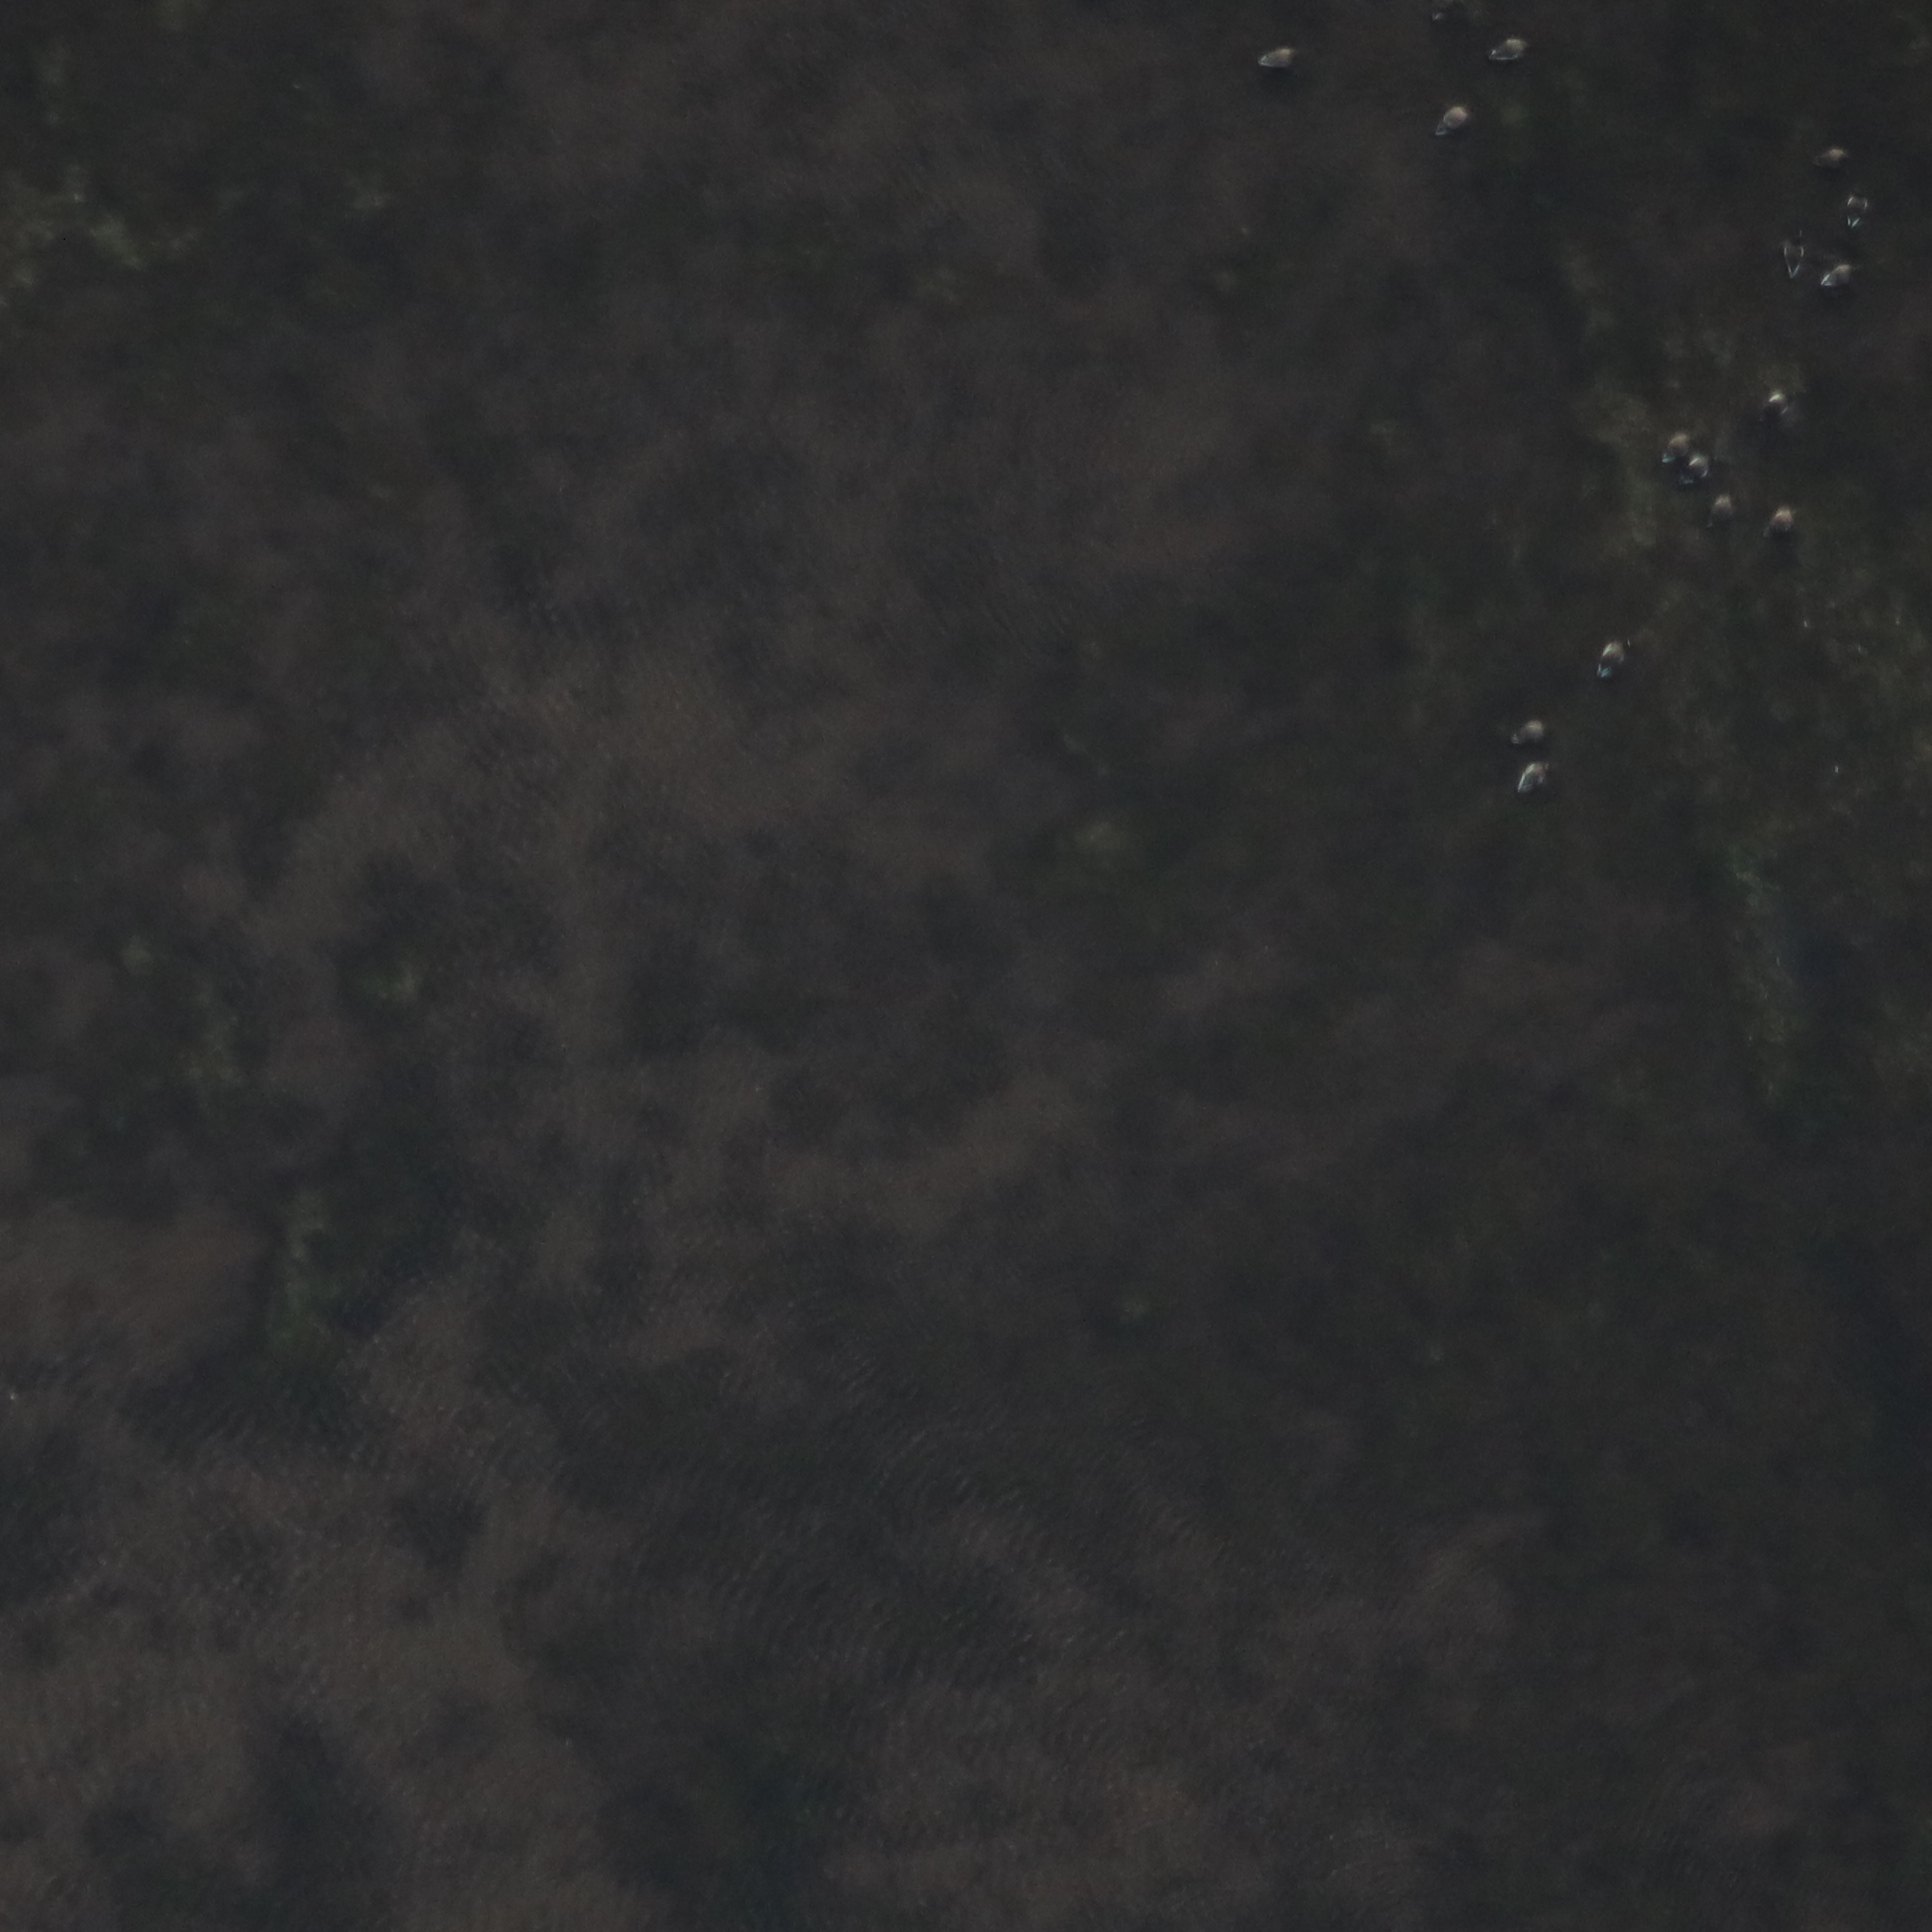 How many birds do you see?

15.